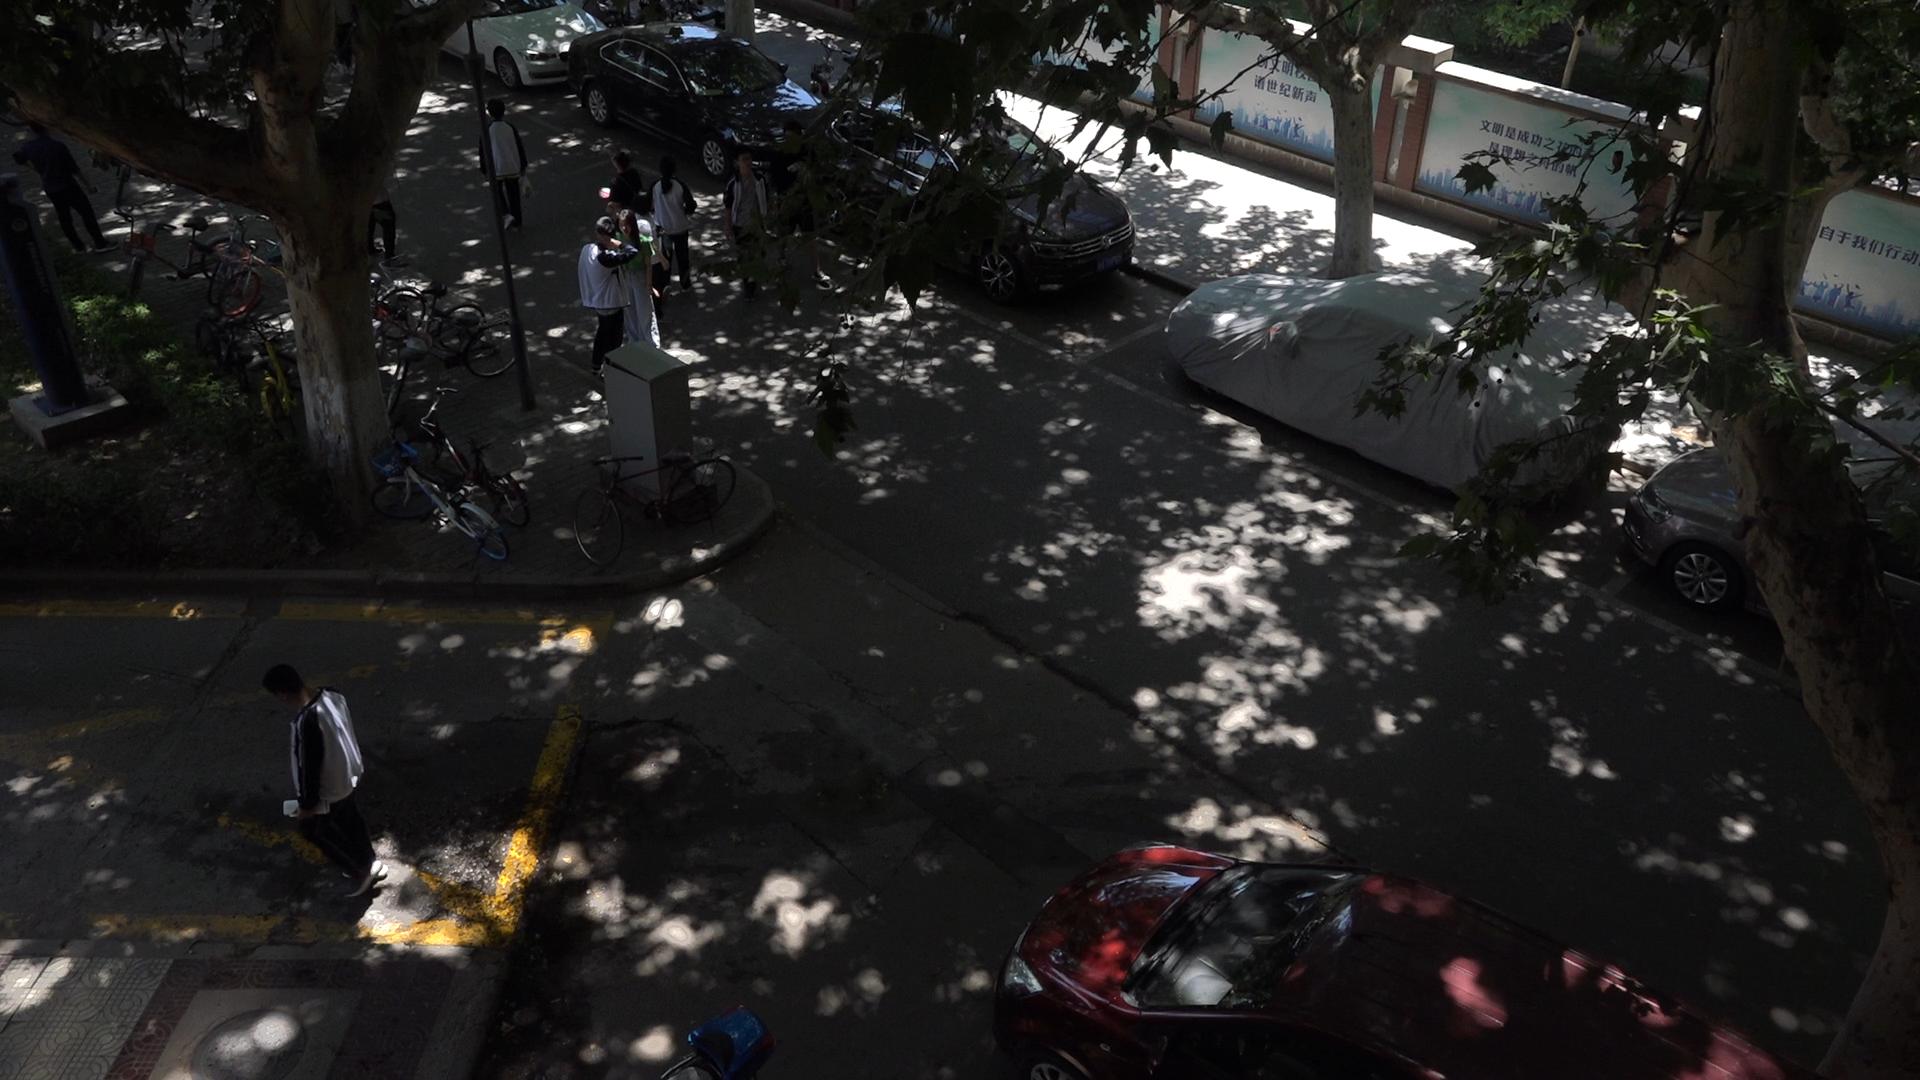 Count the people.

8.